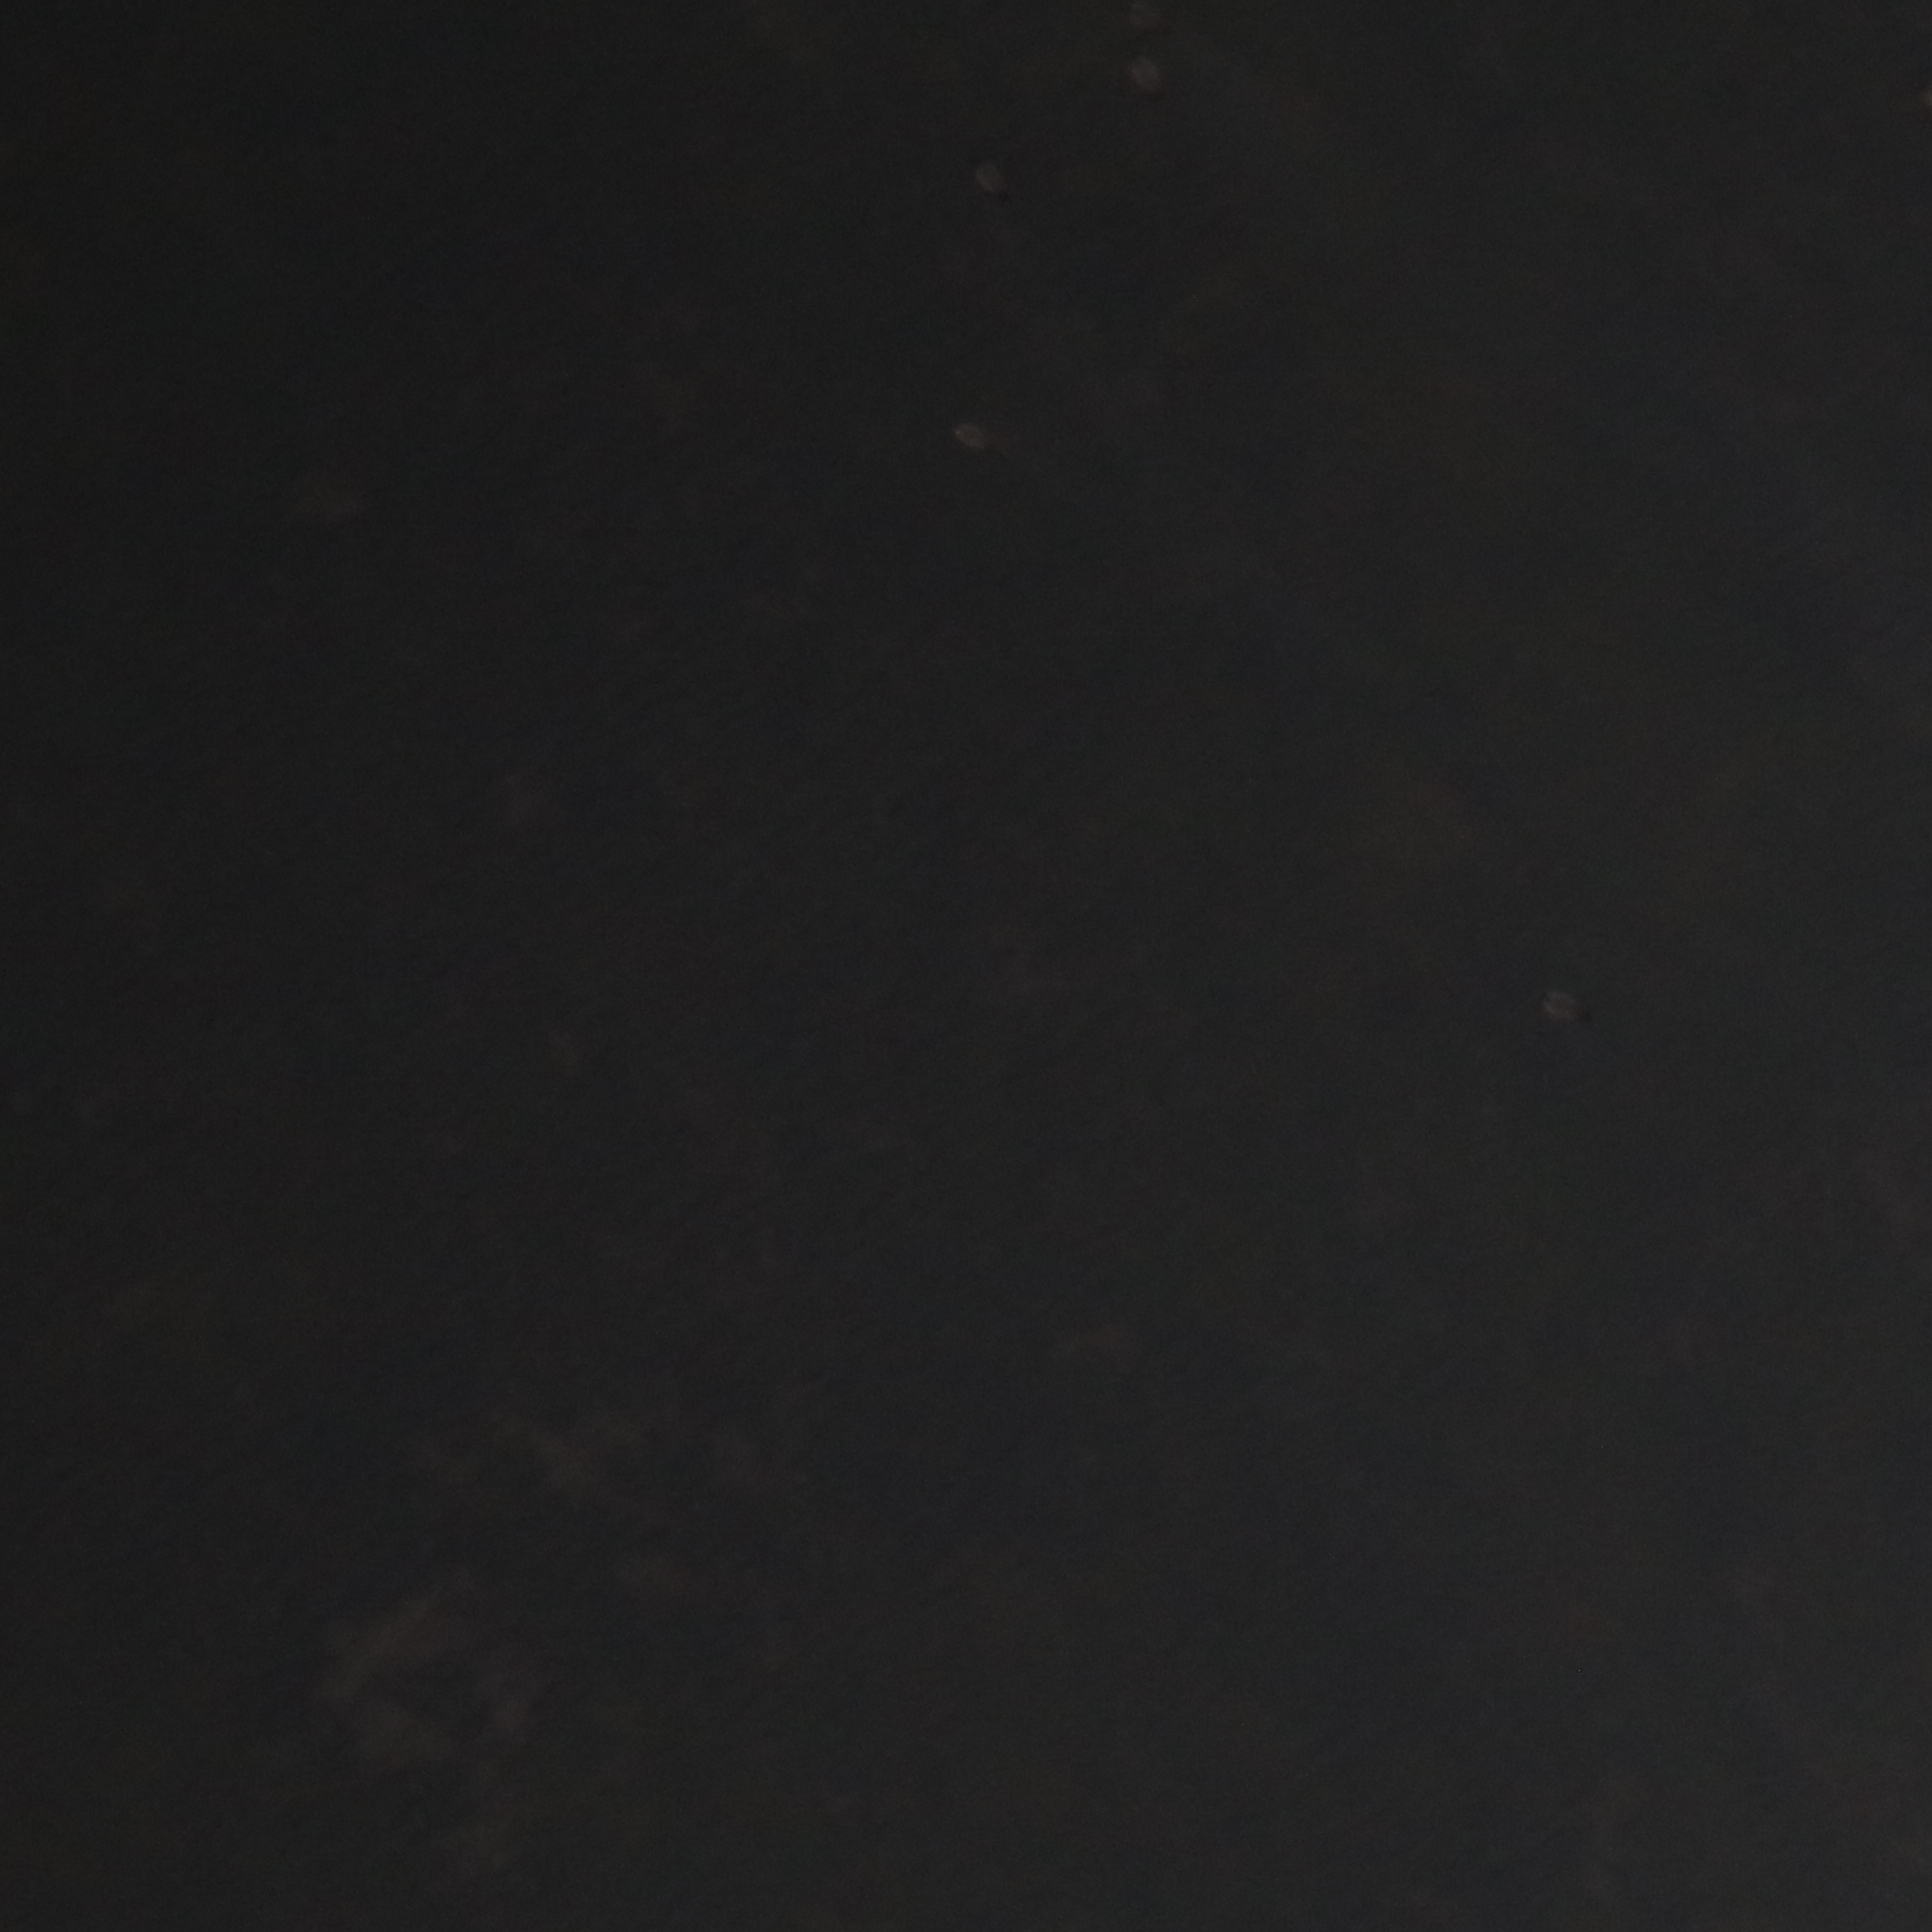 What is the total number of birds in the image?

4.